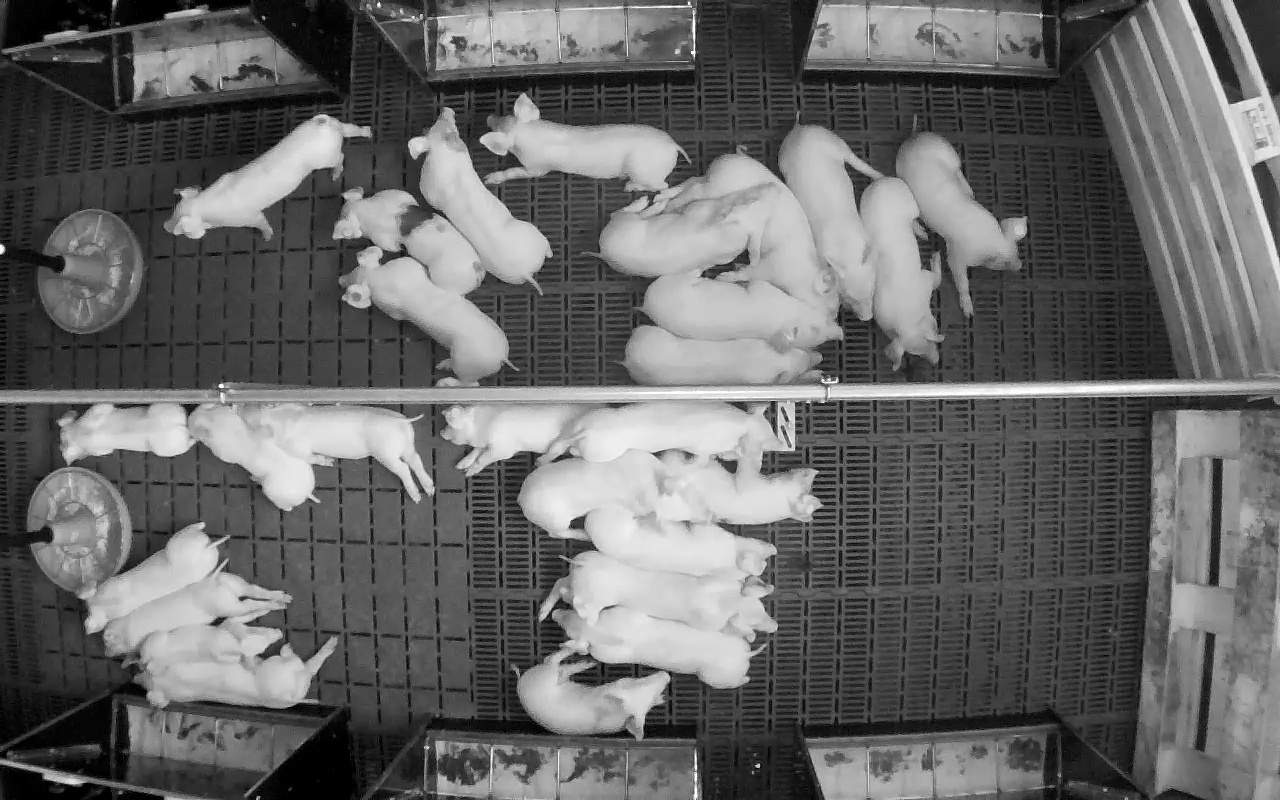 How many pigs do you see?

27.